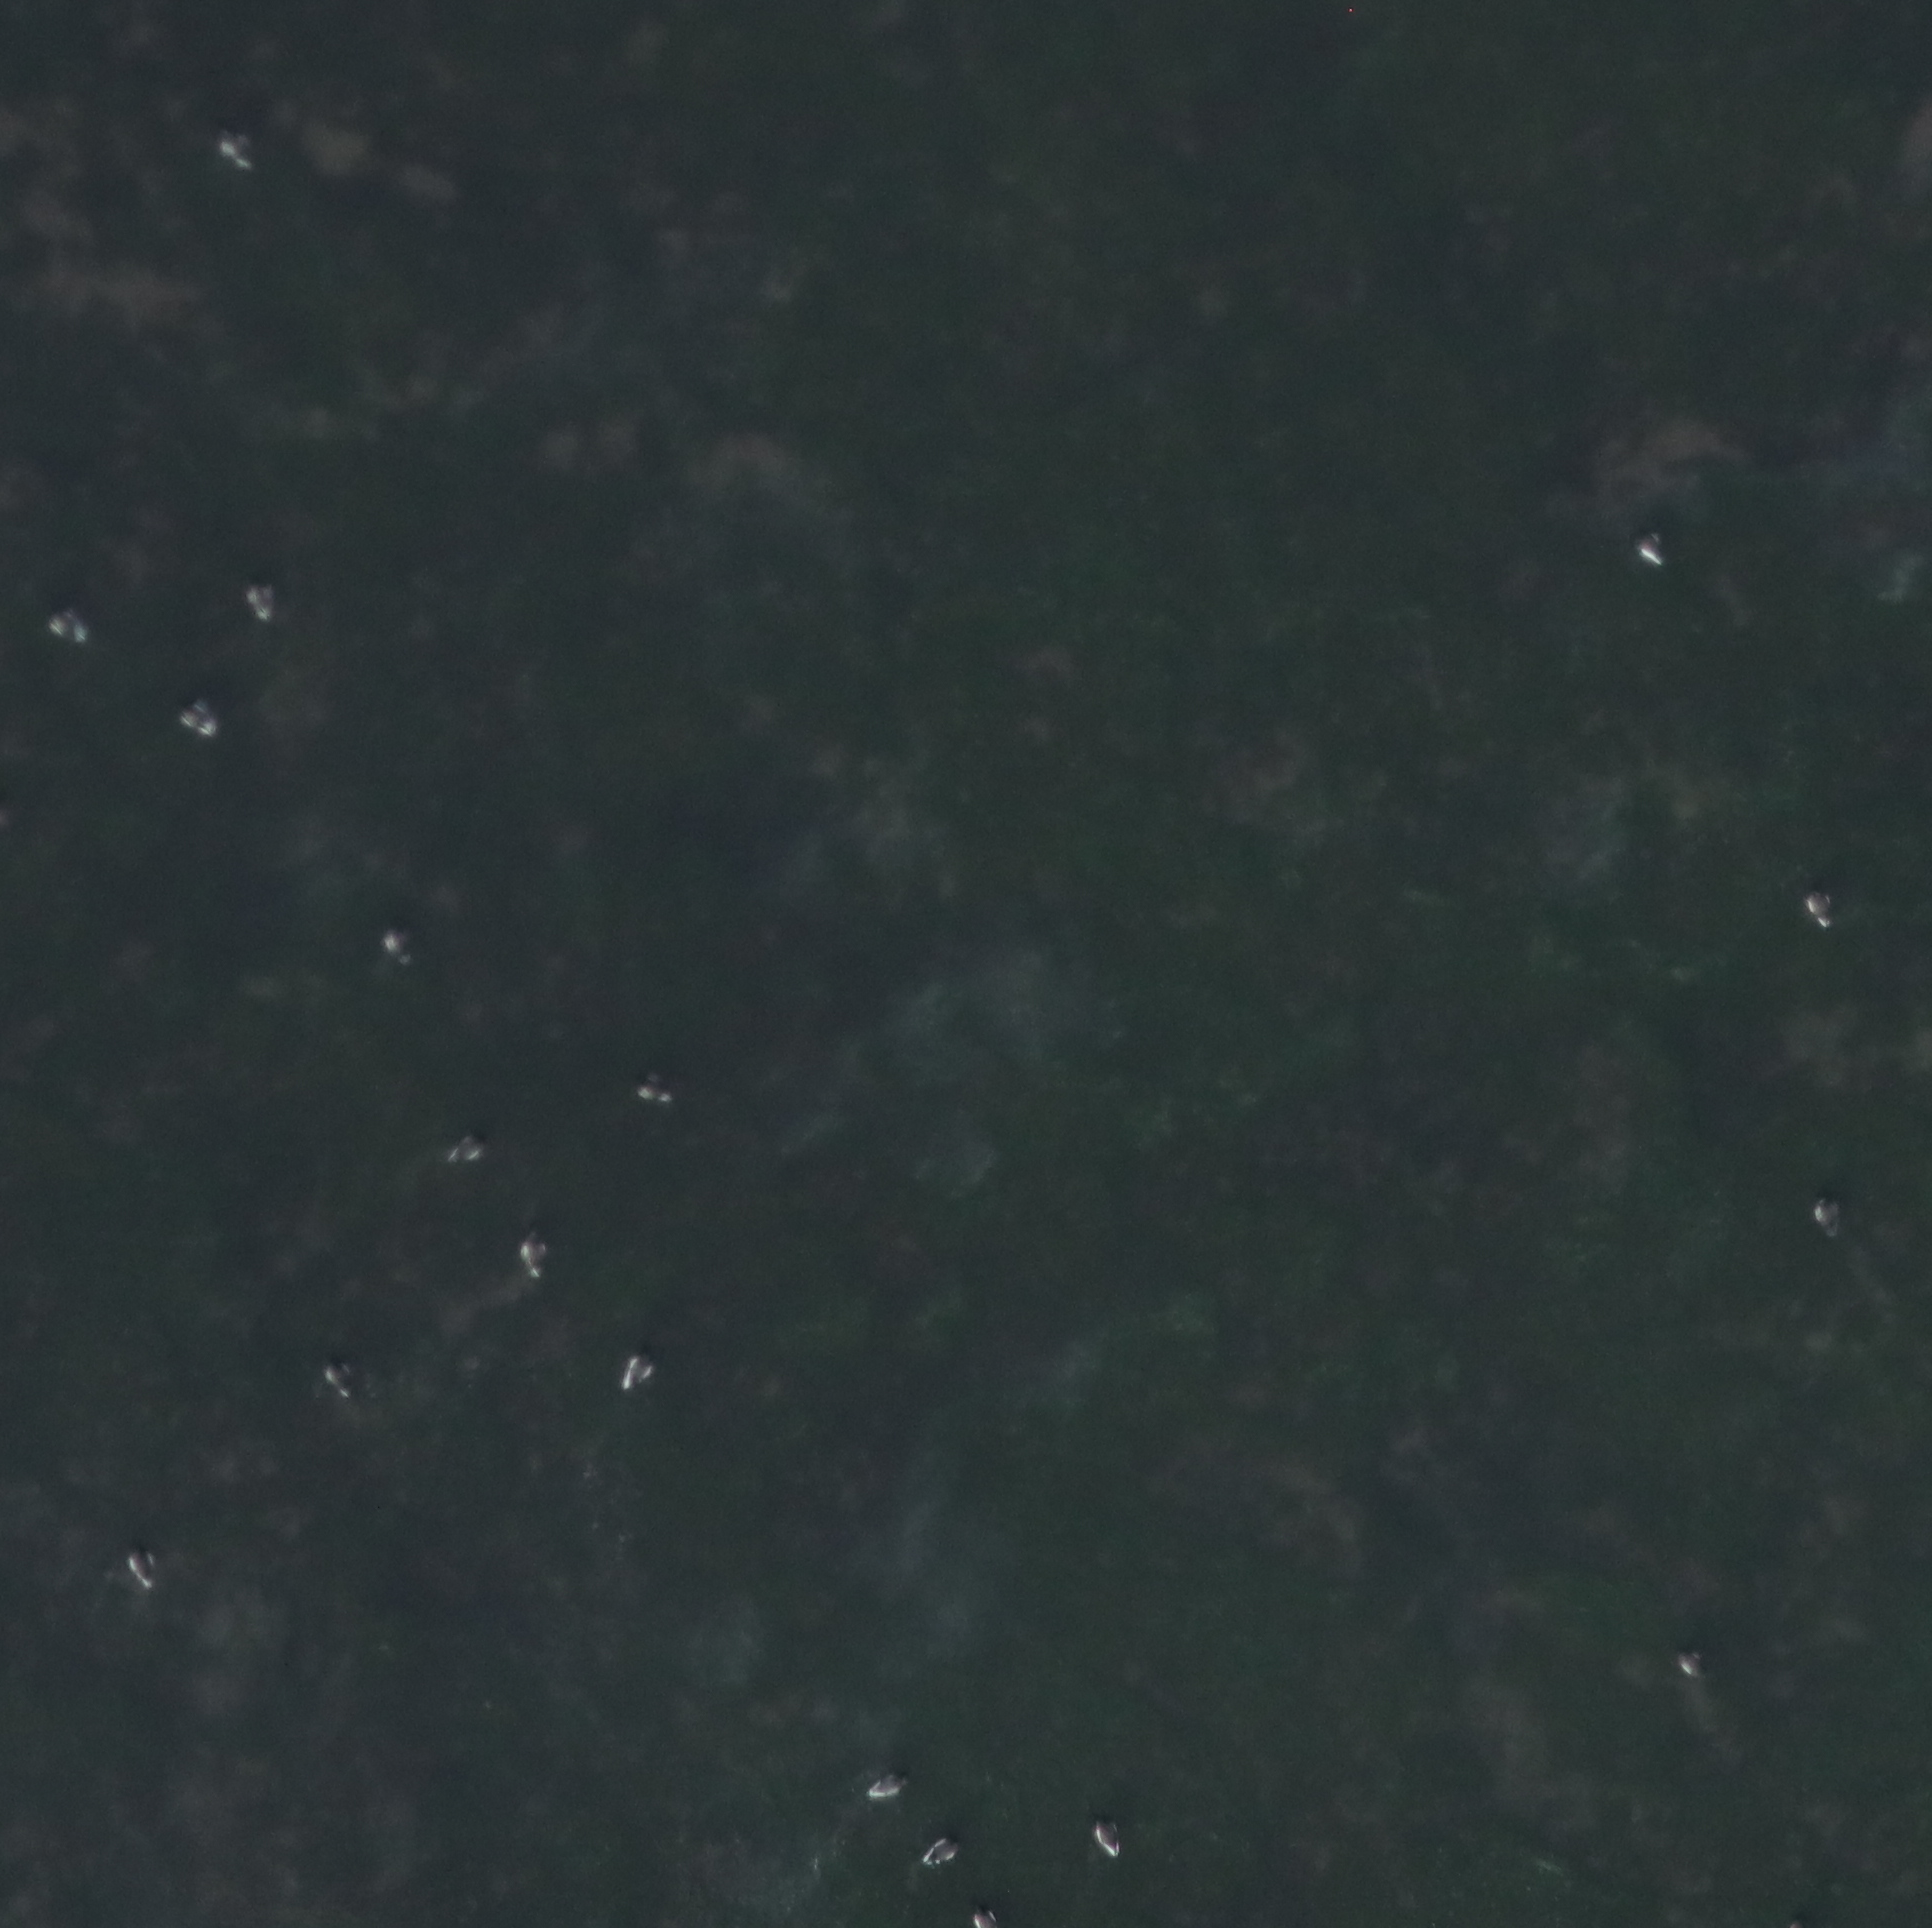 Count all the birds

19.